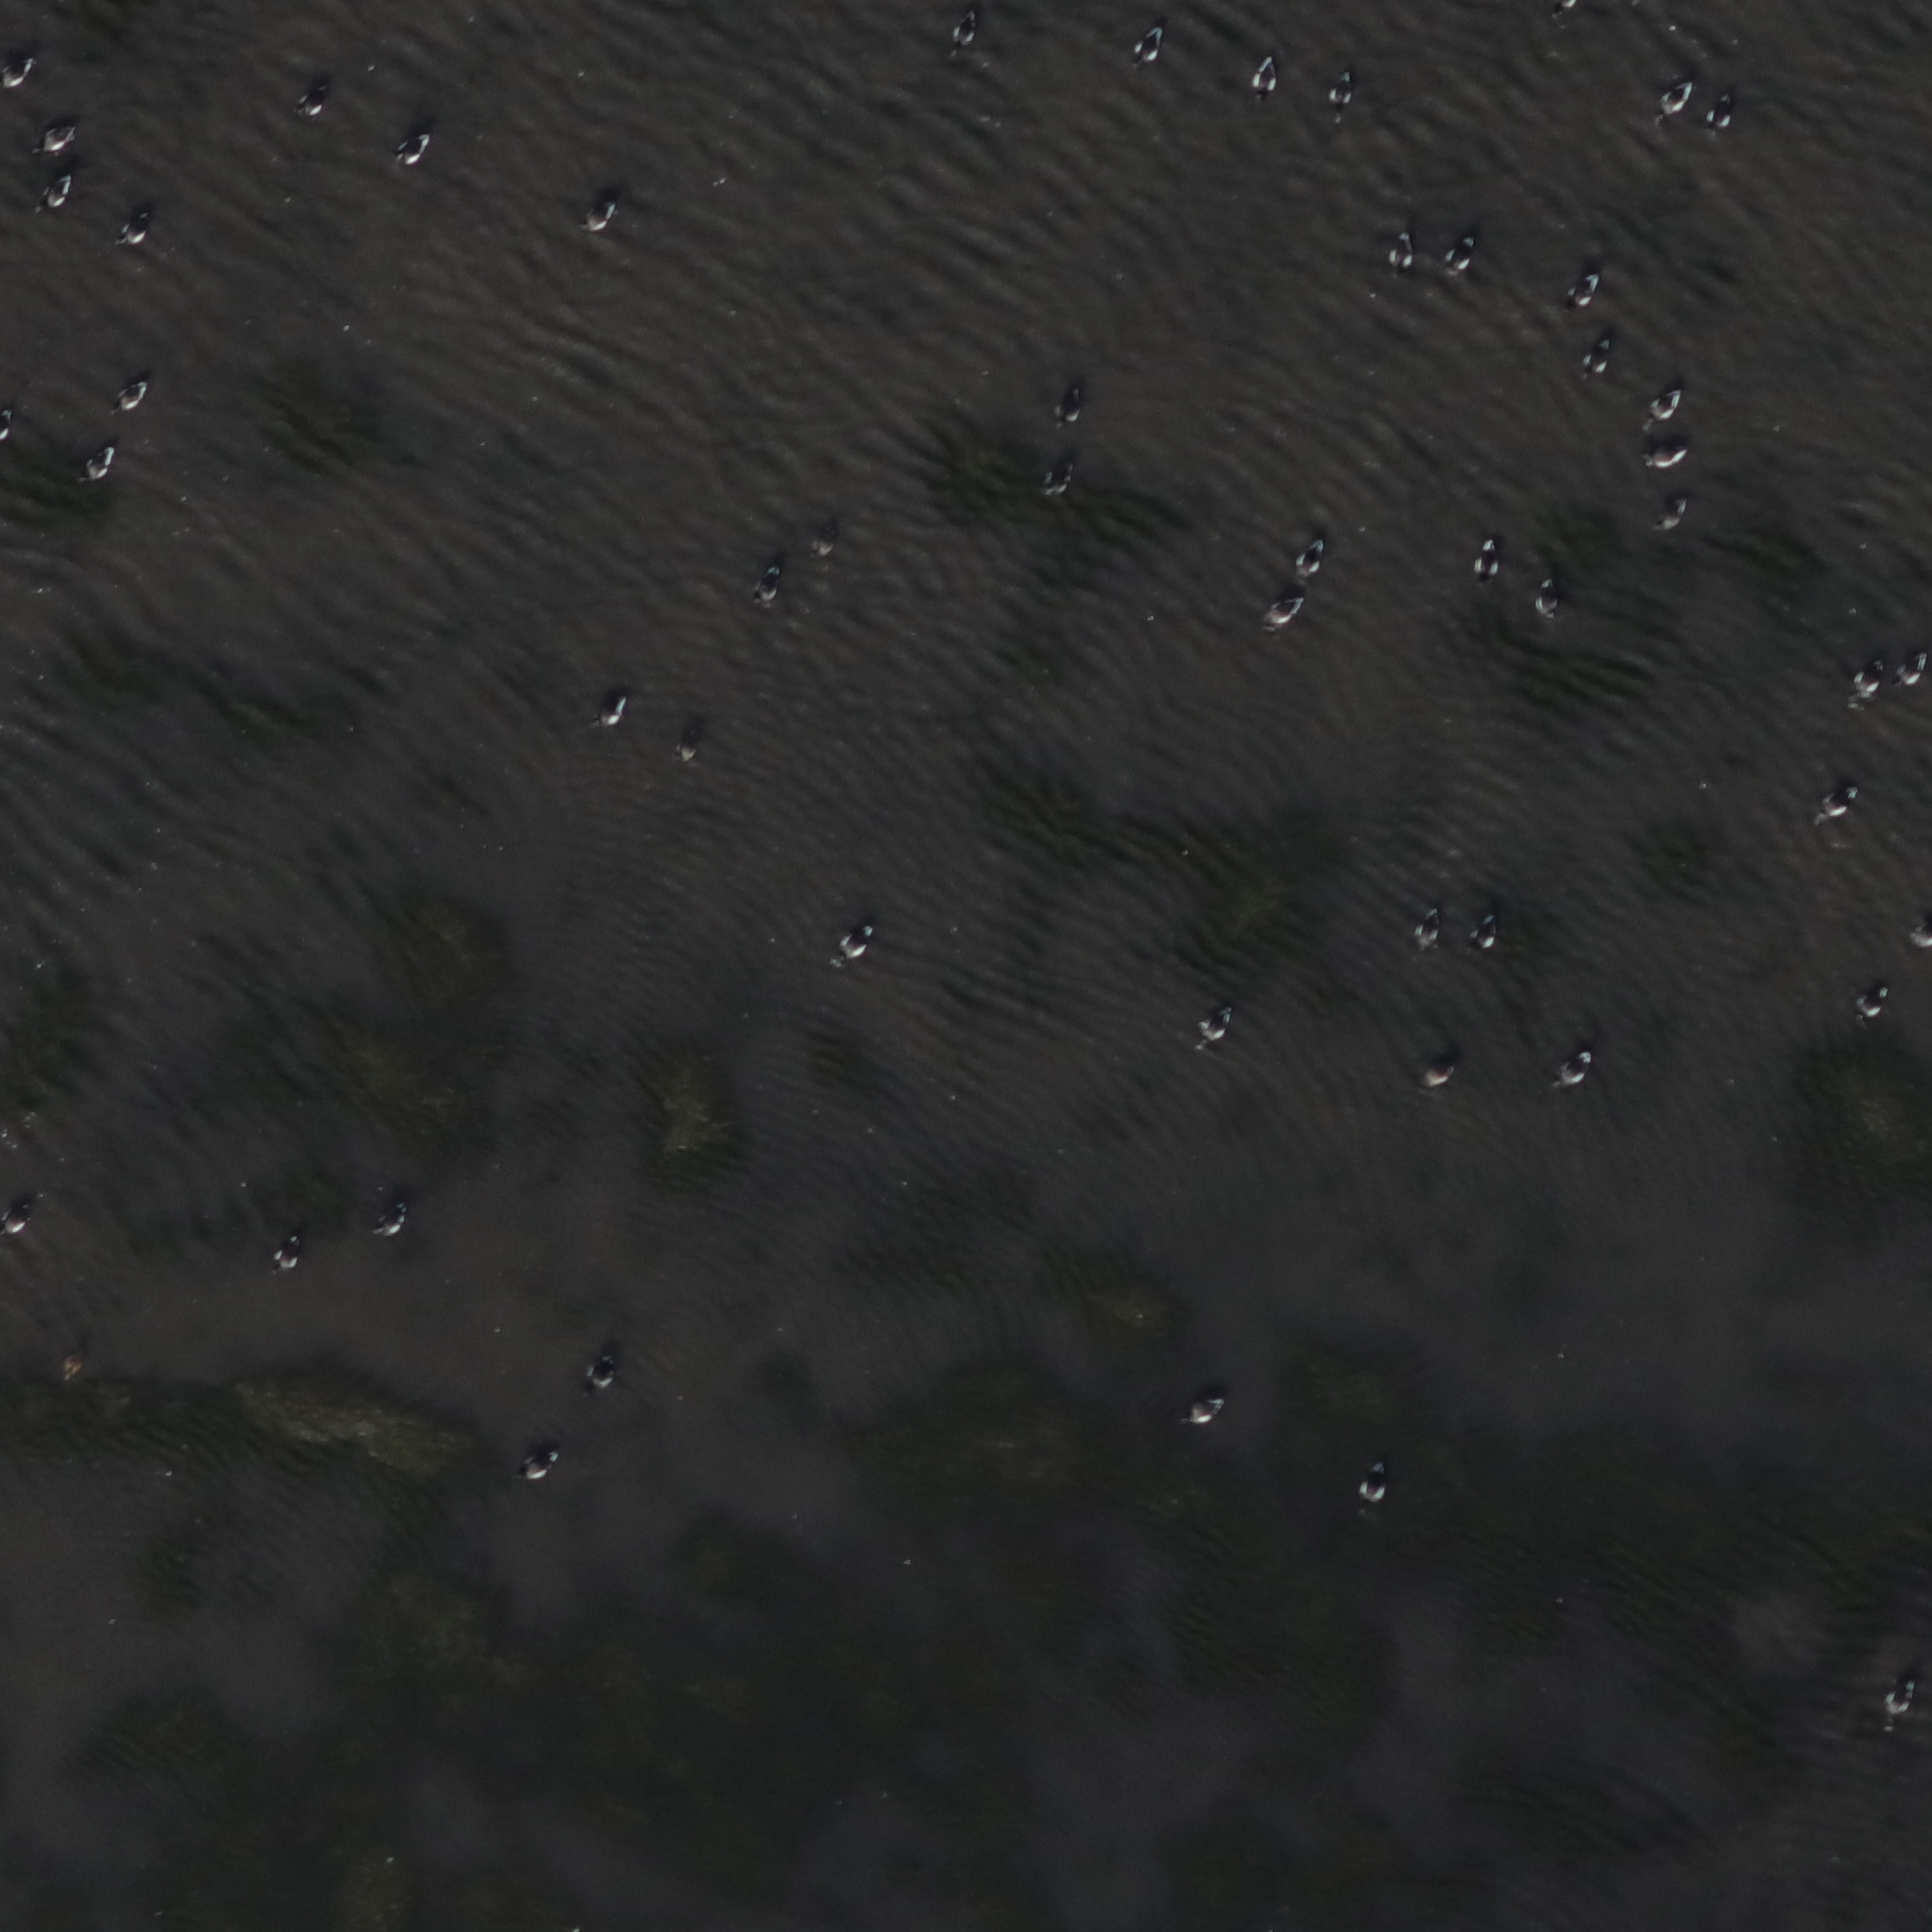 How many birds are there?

52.